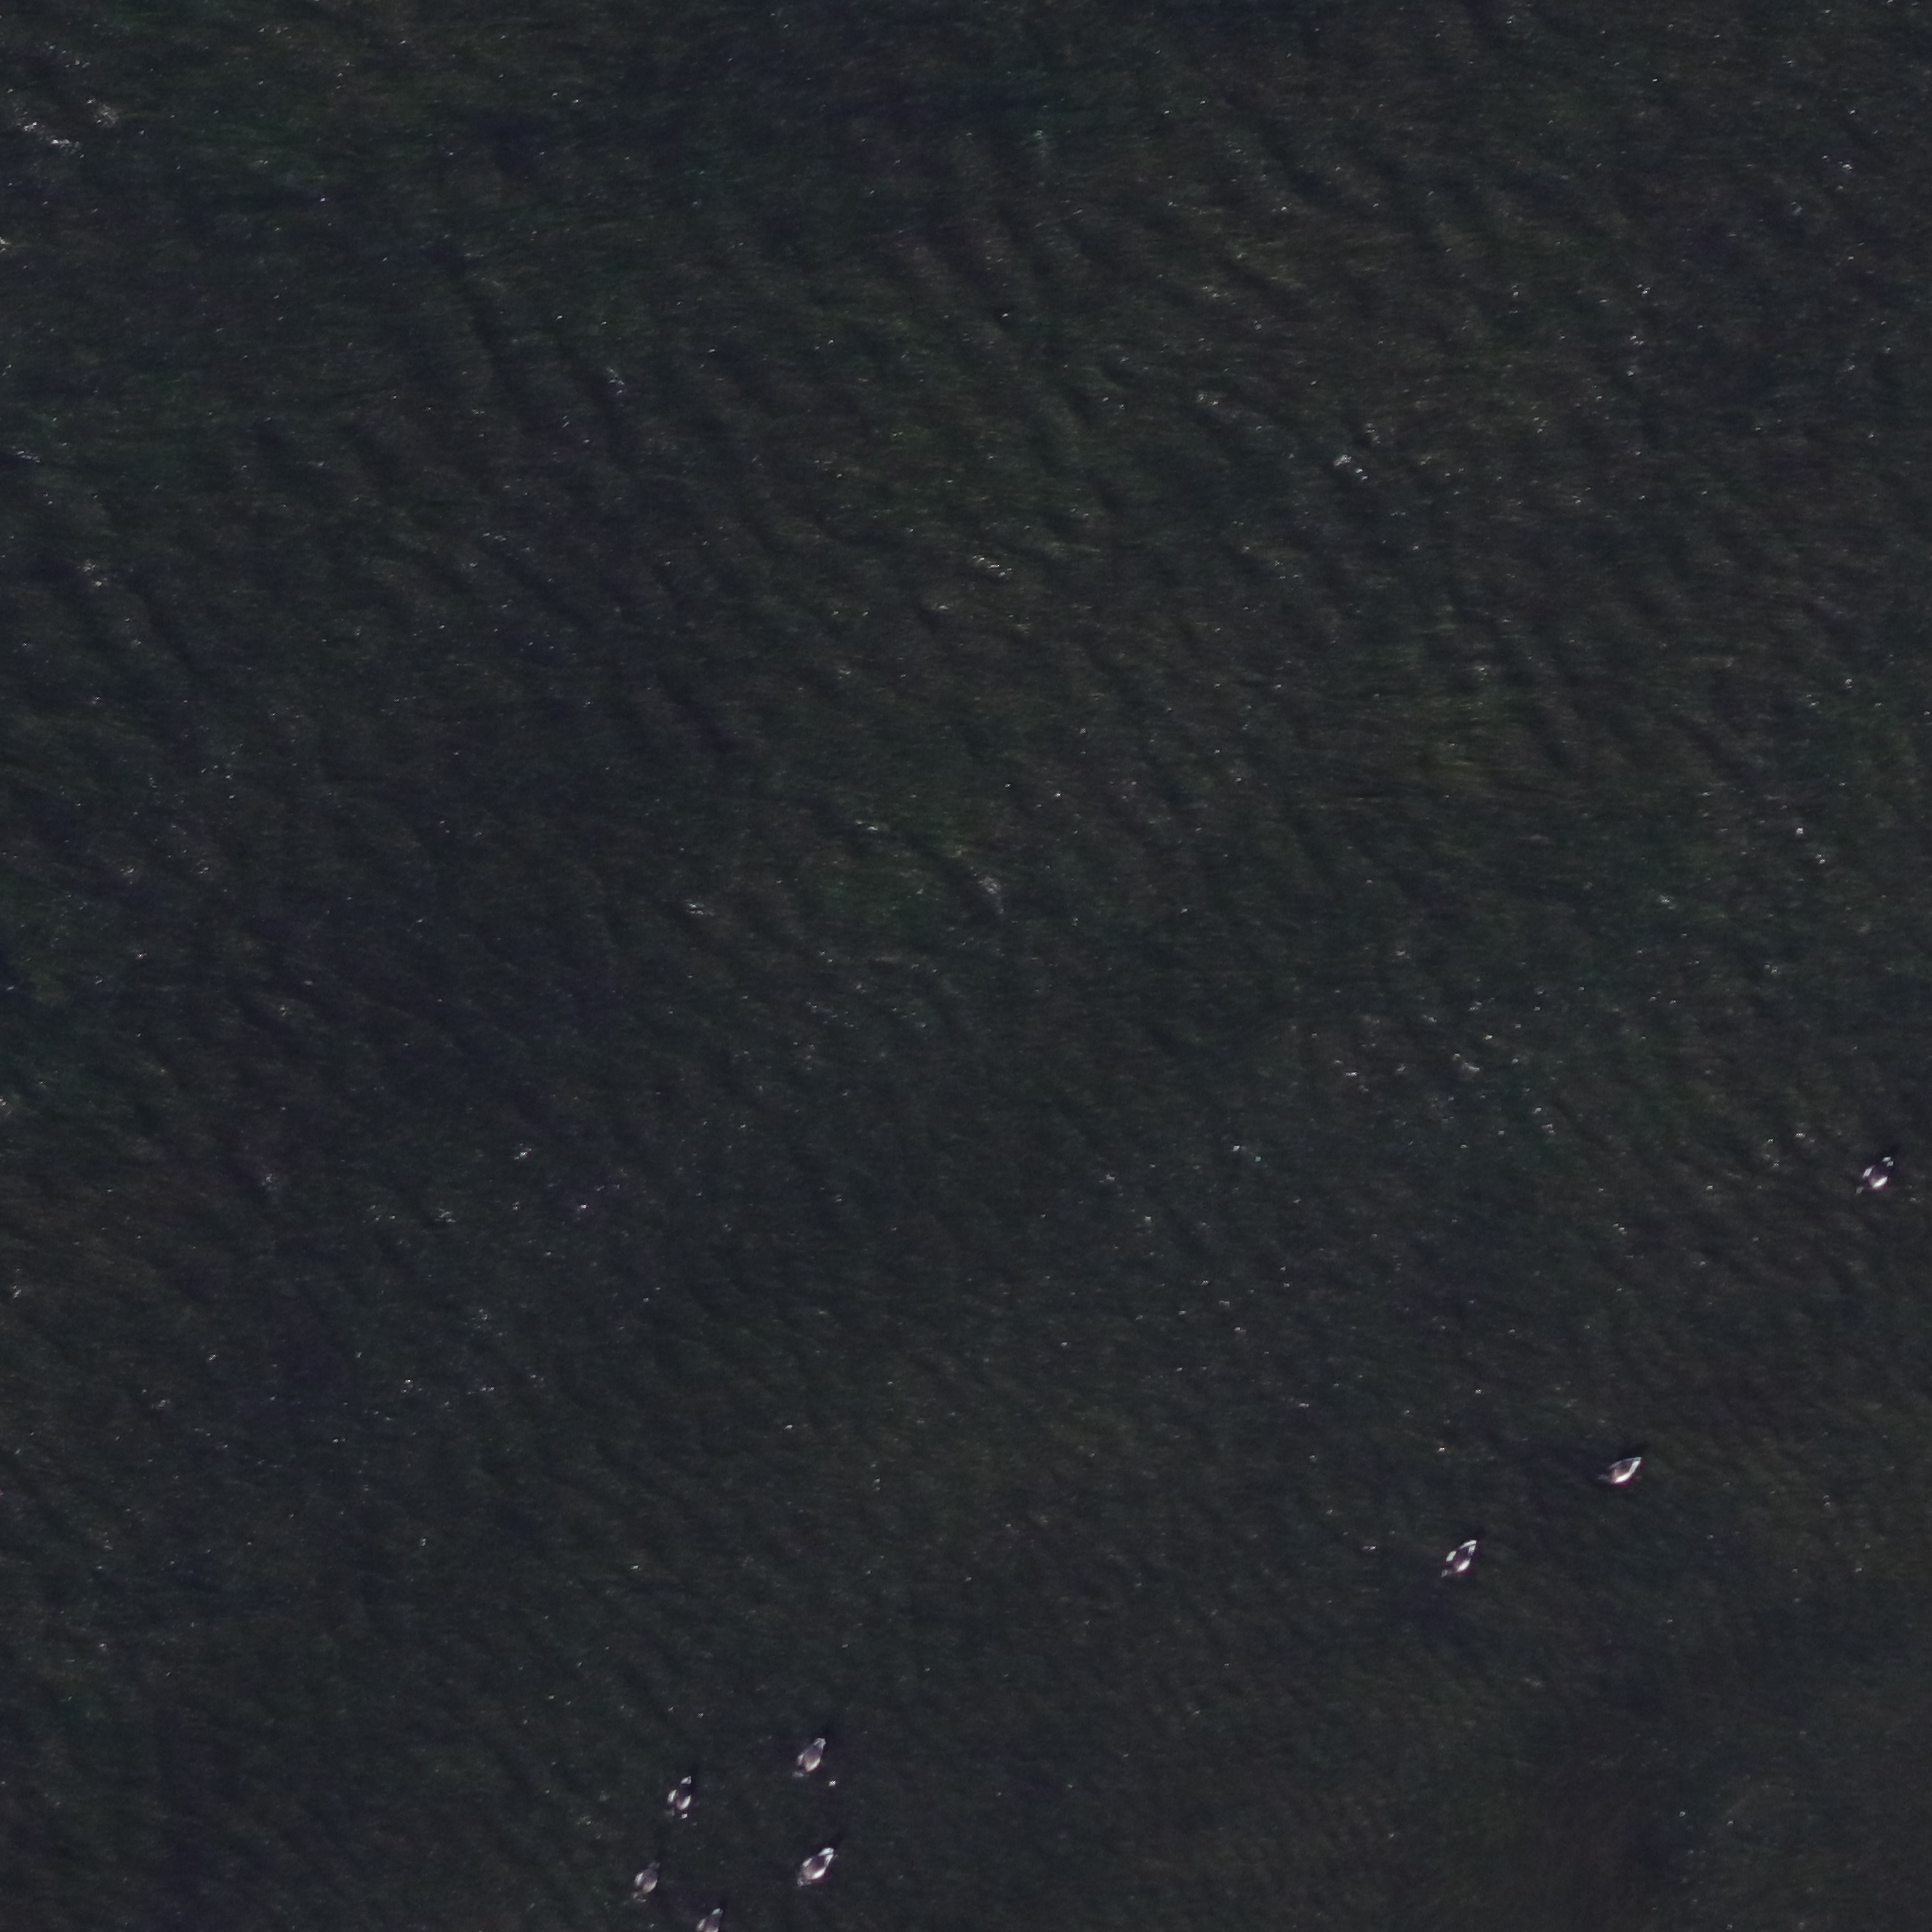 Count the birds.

8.